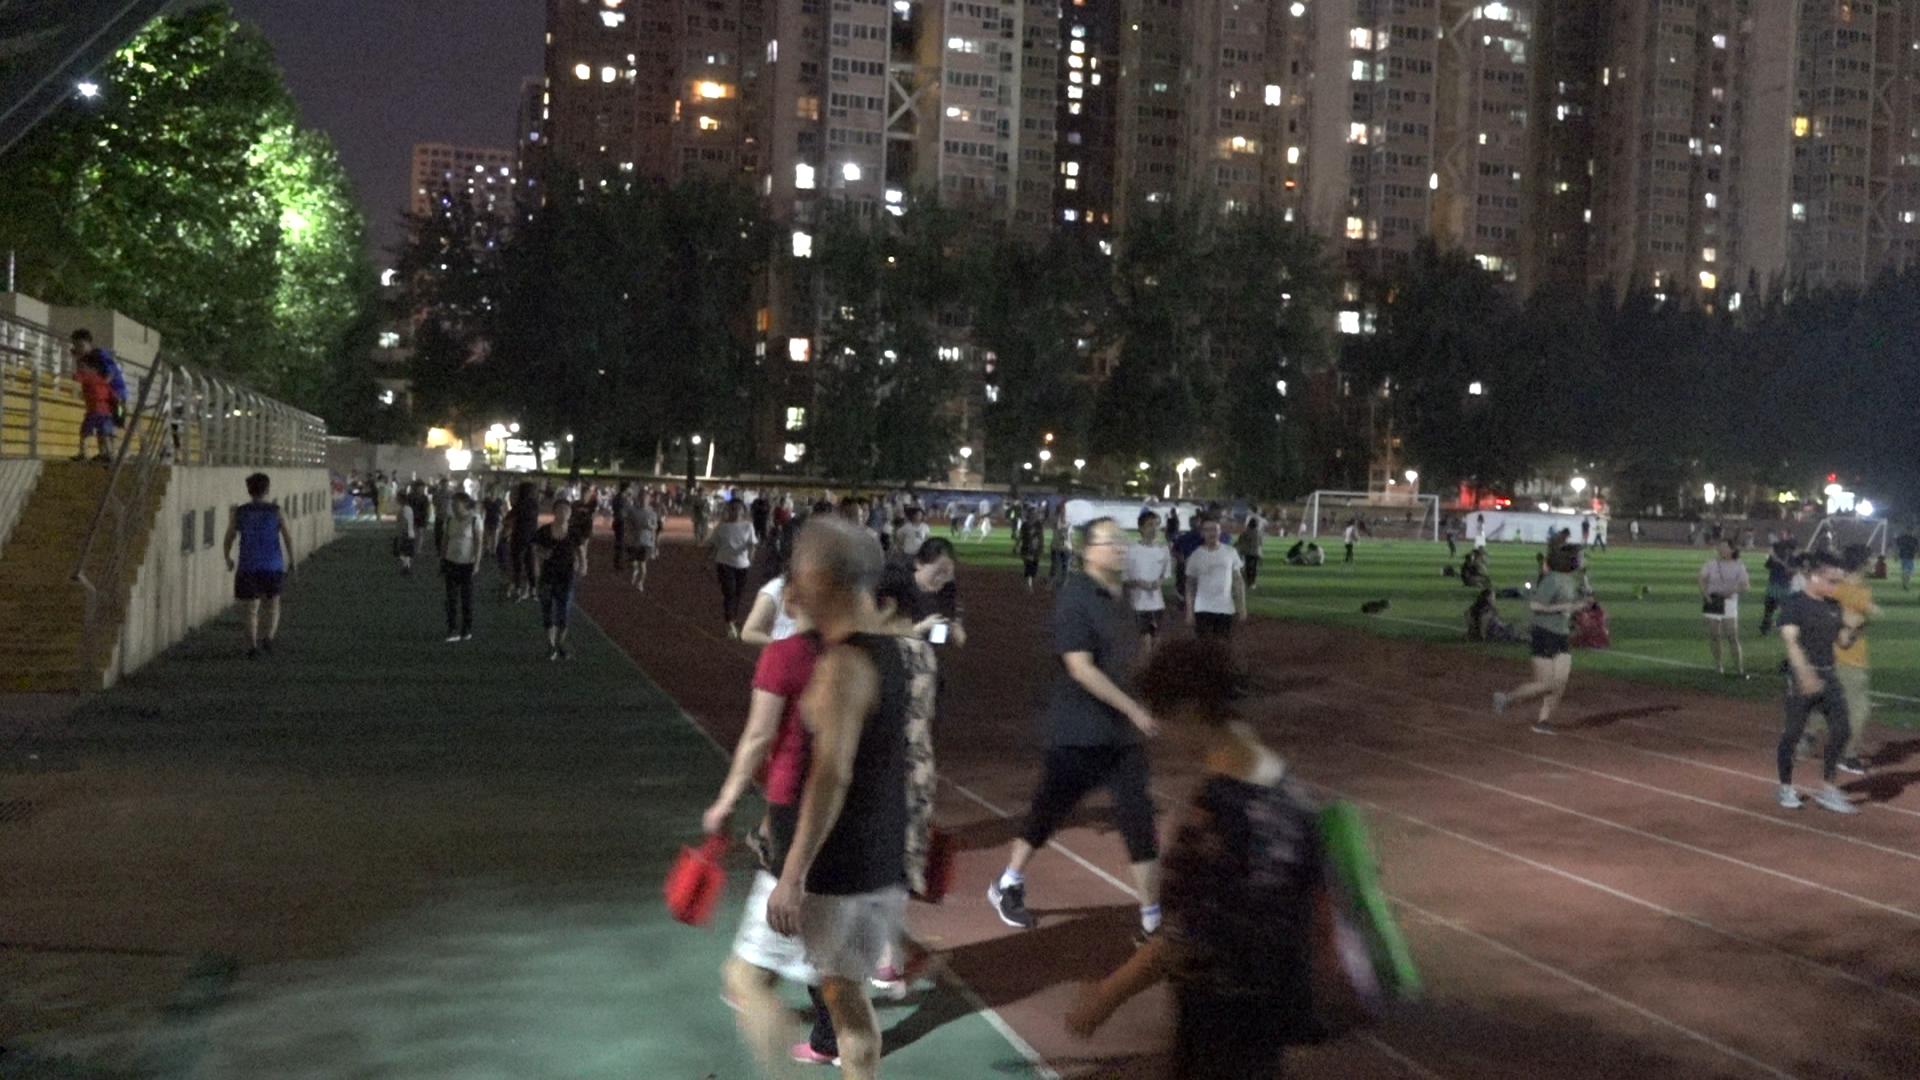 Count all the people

103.